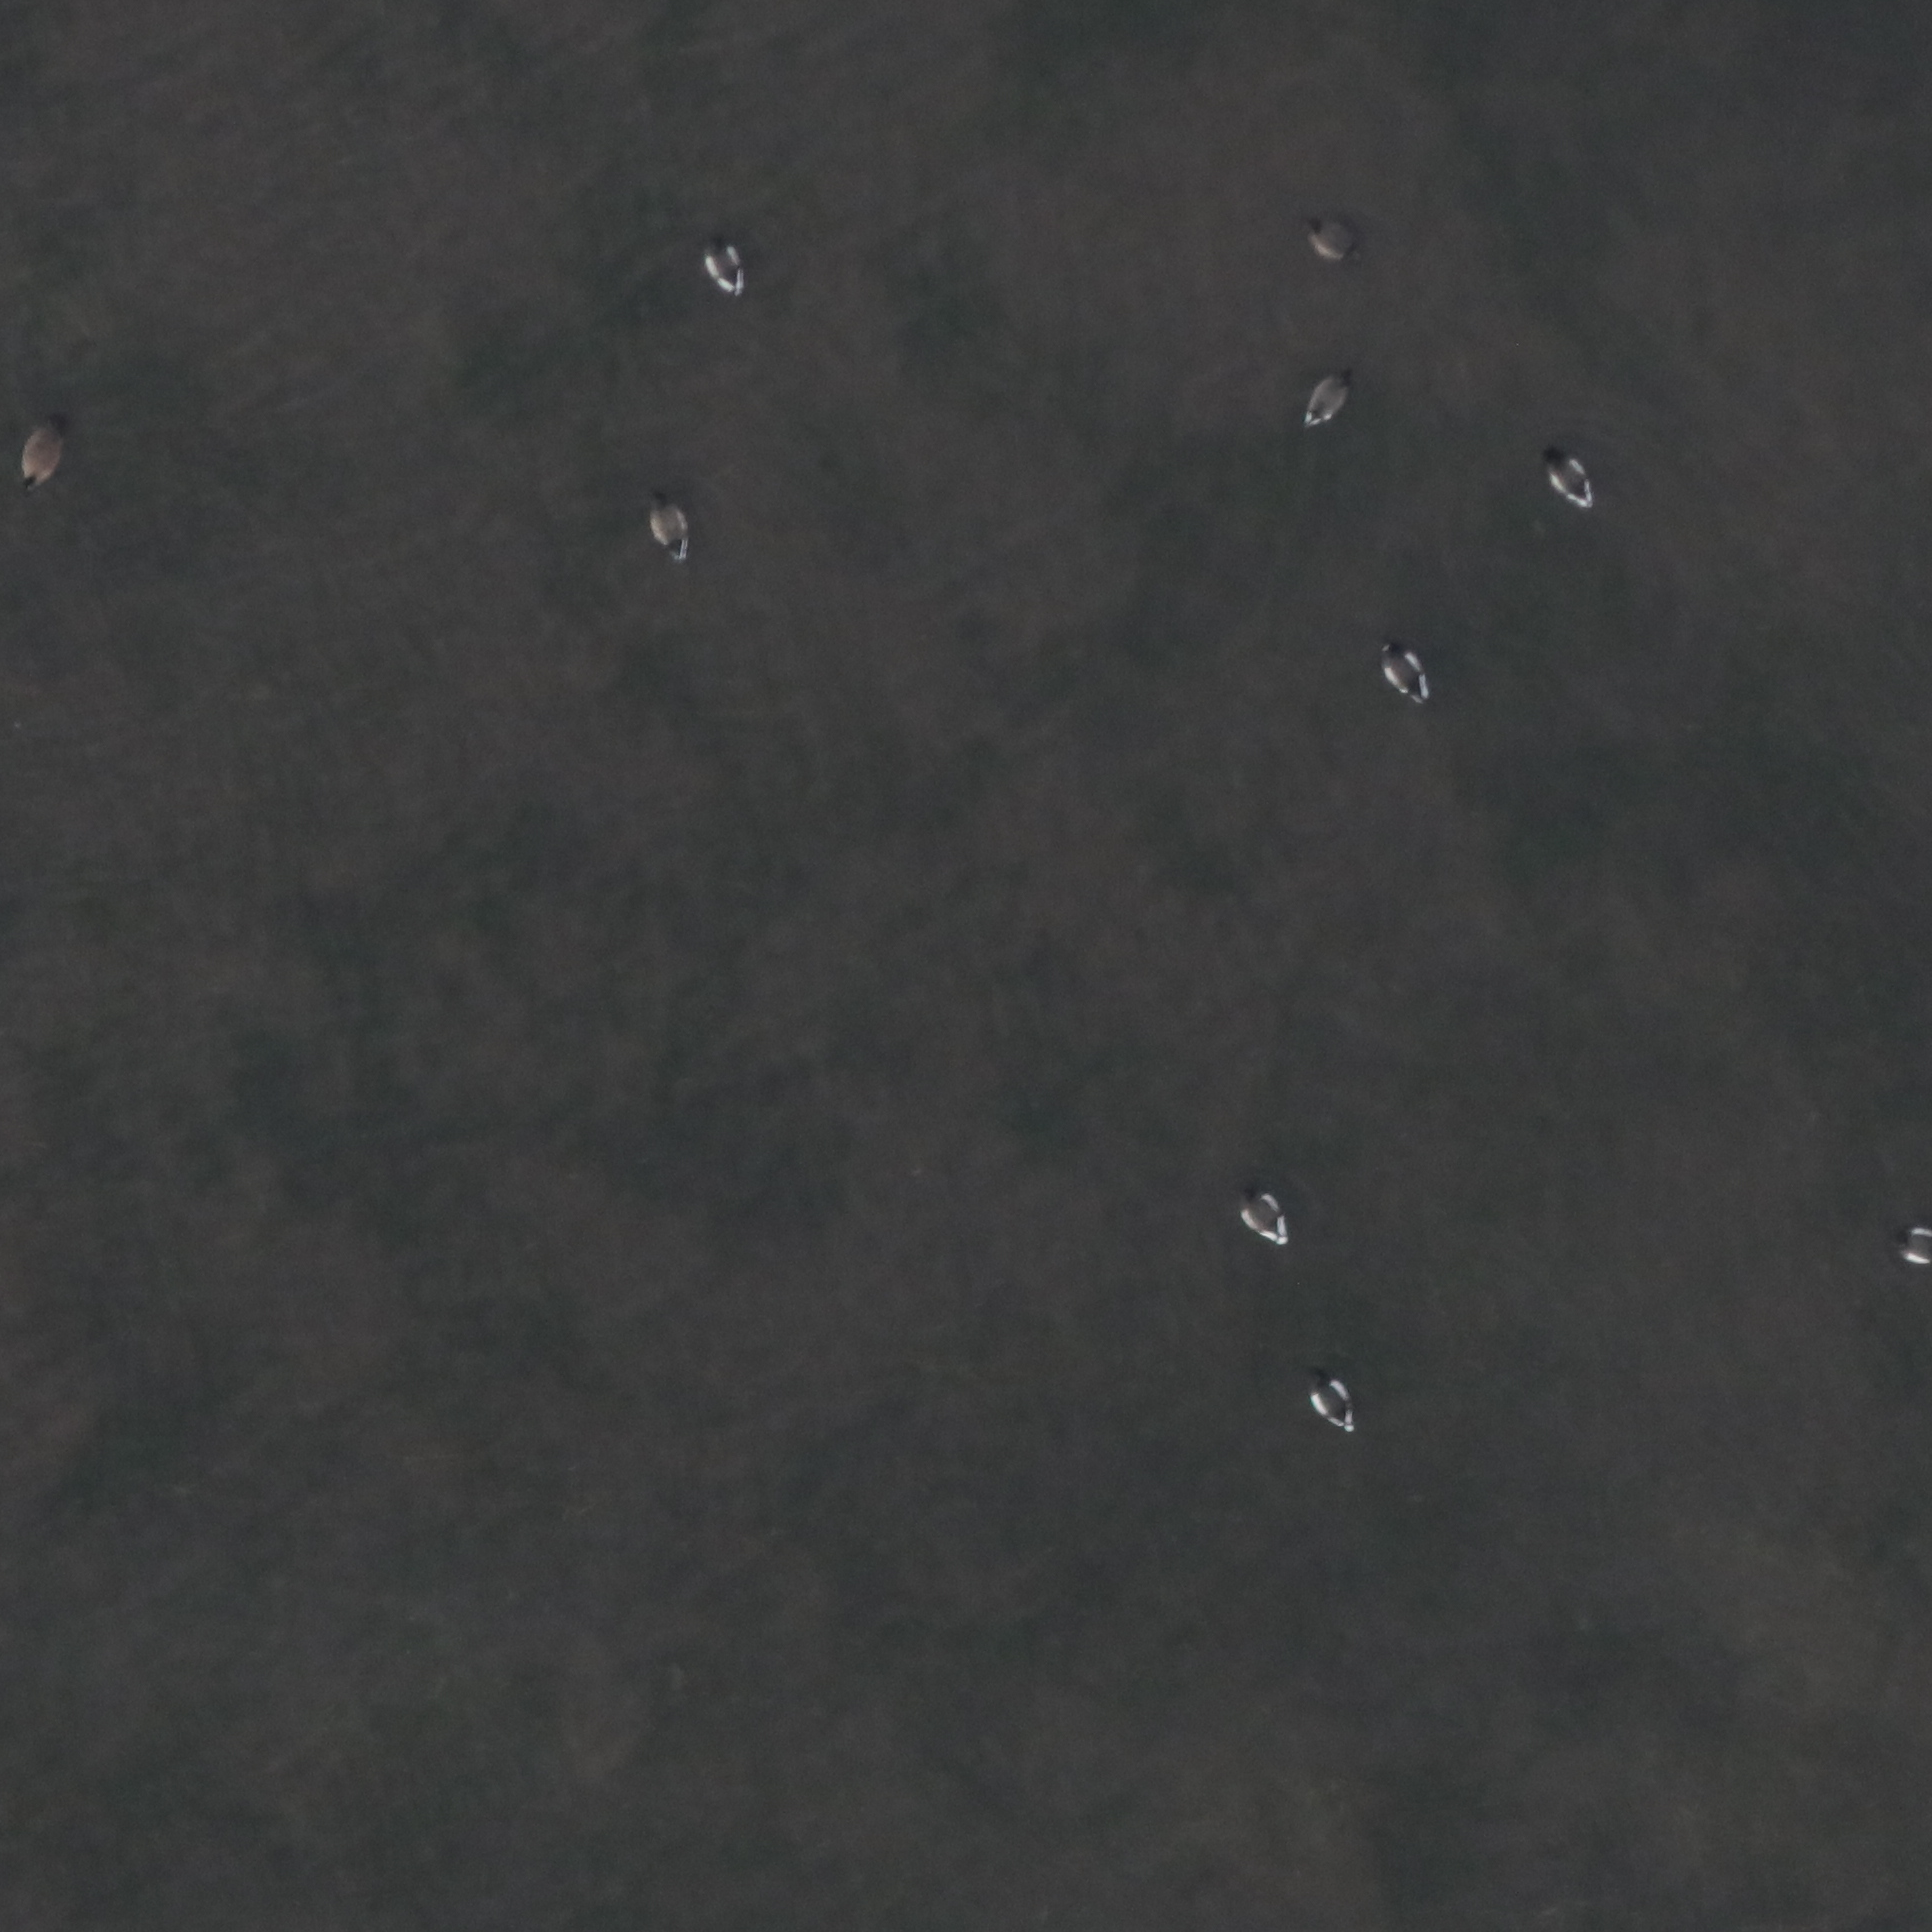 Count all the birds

10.